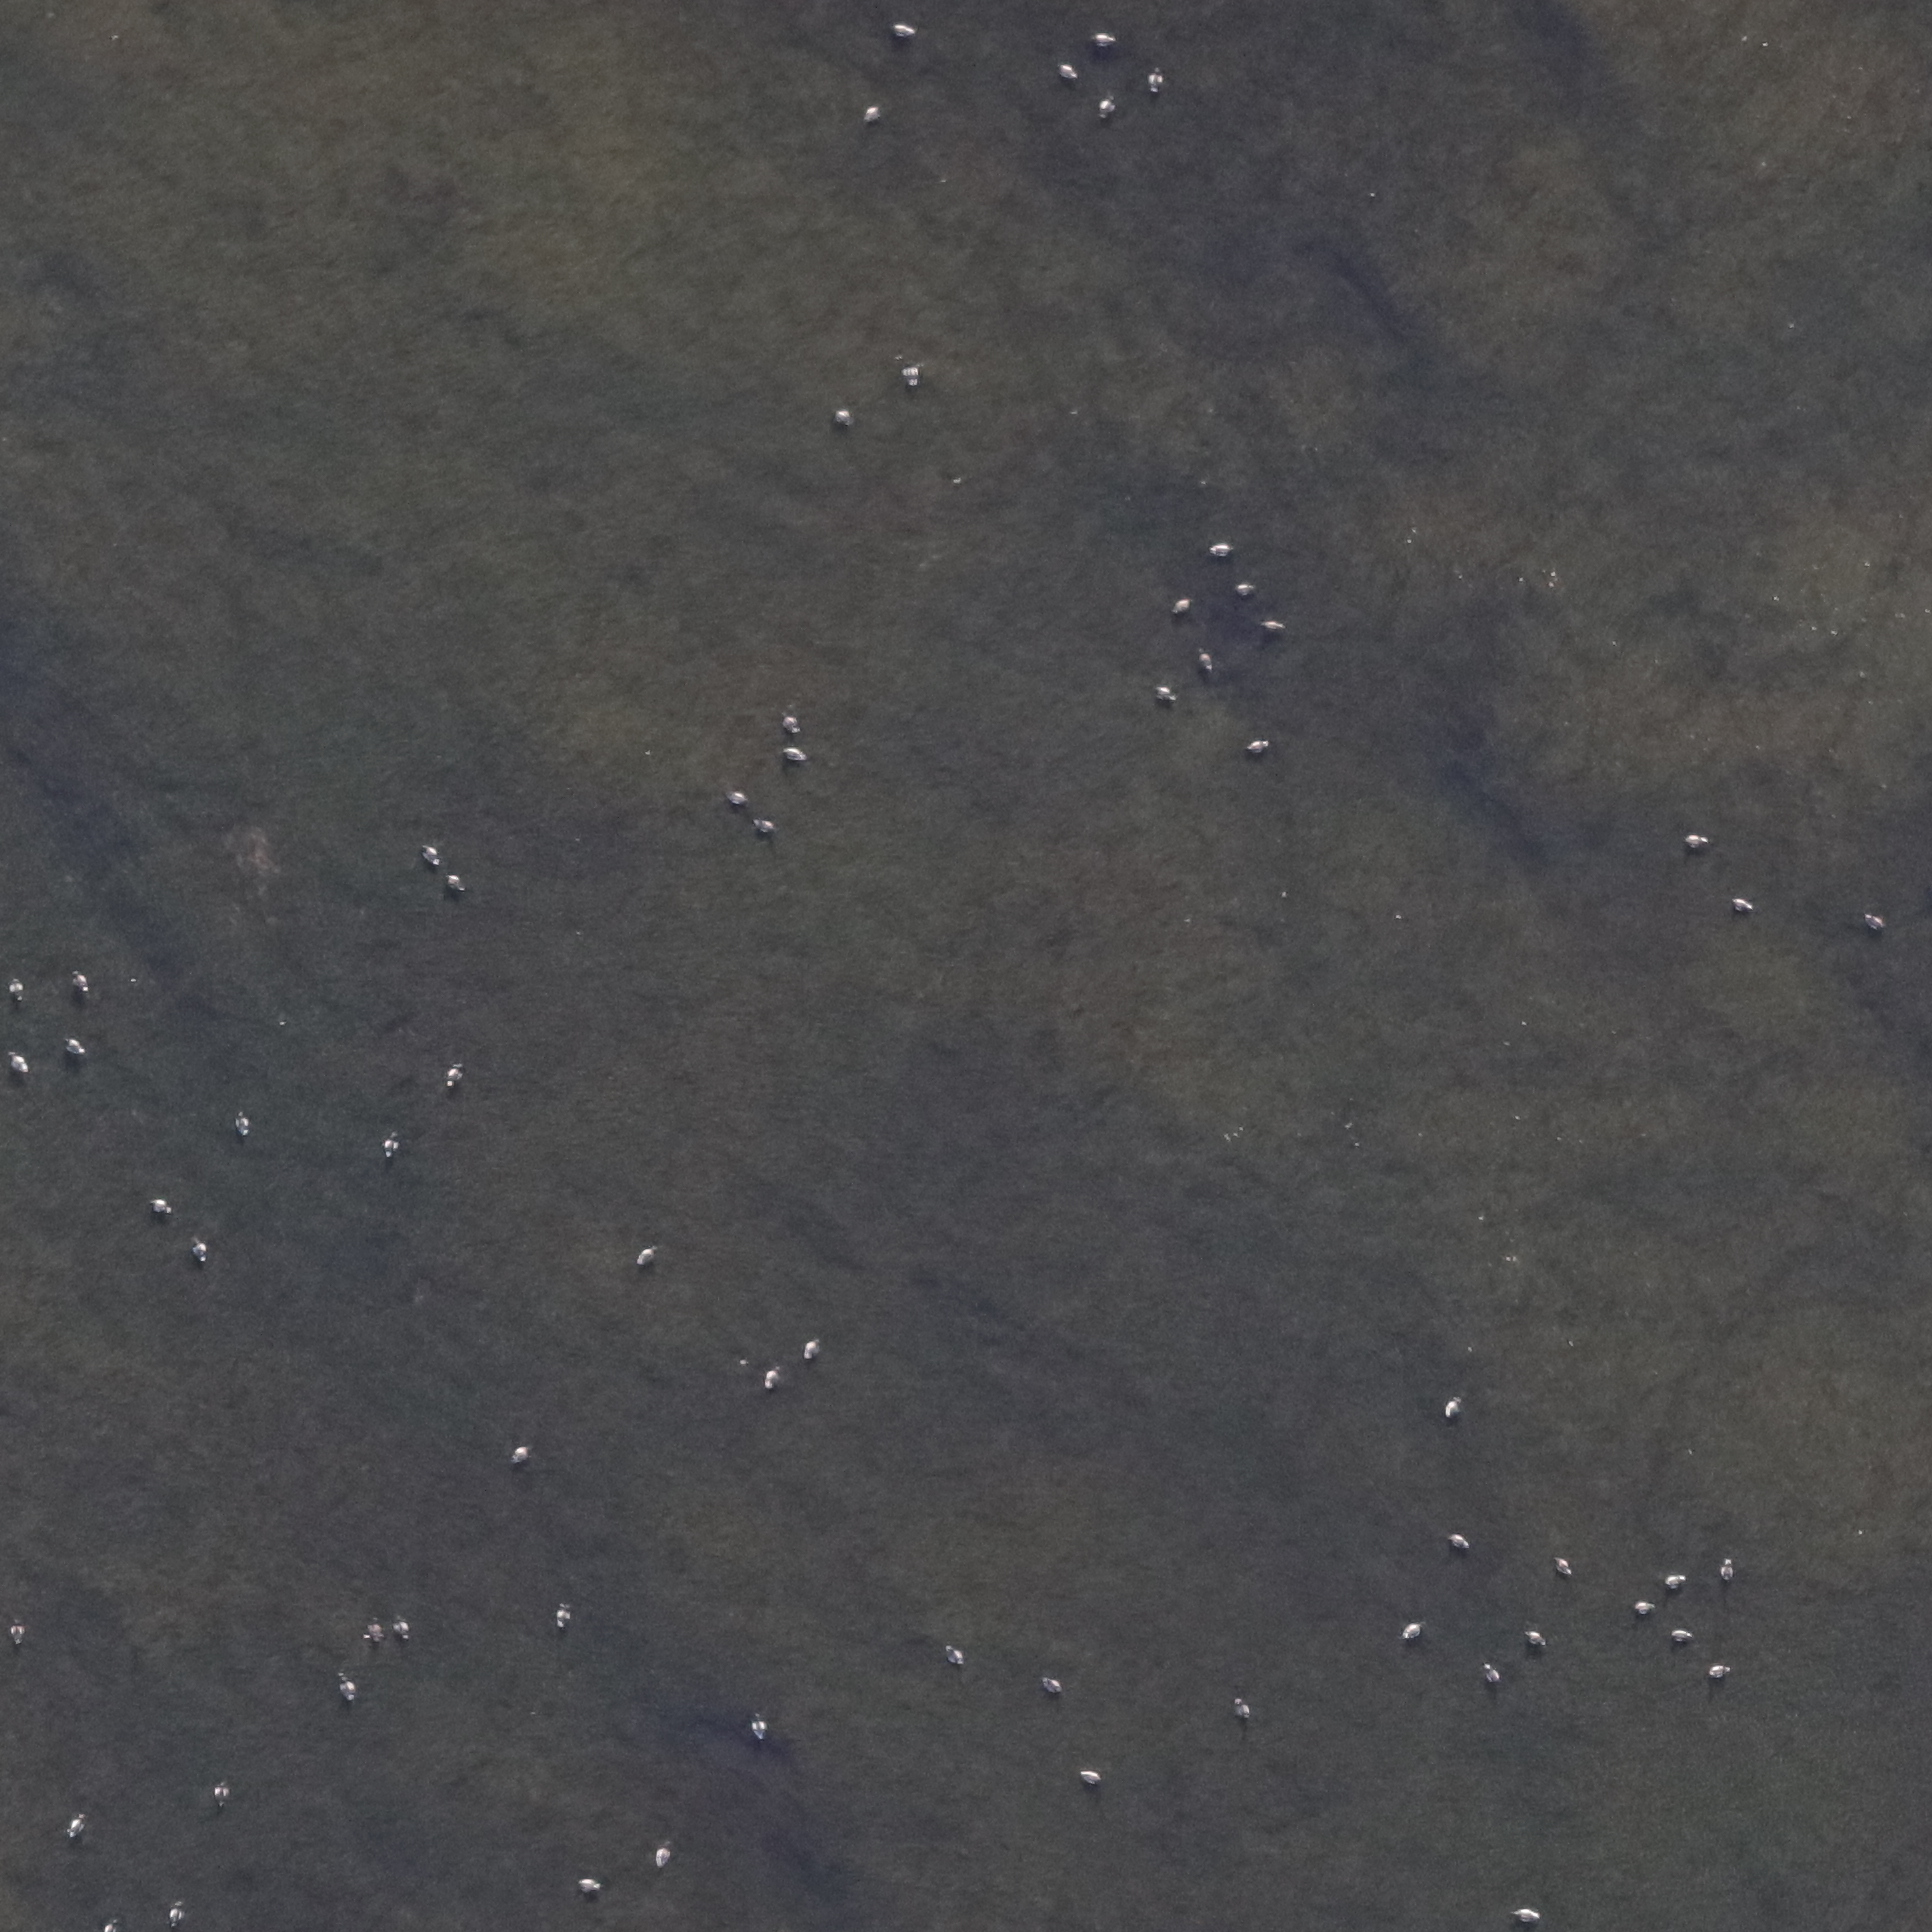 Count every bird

65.